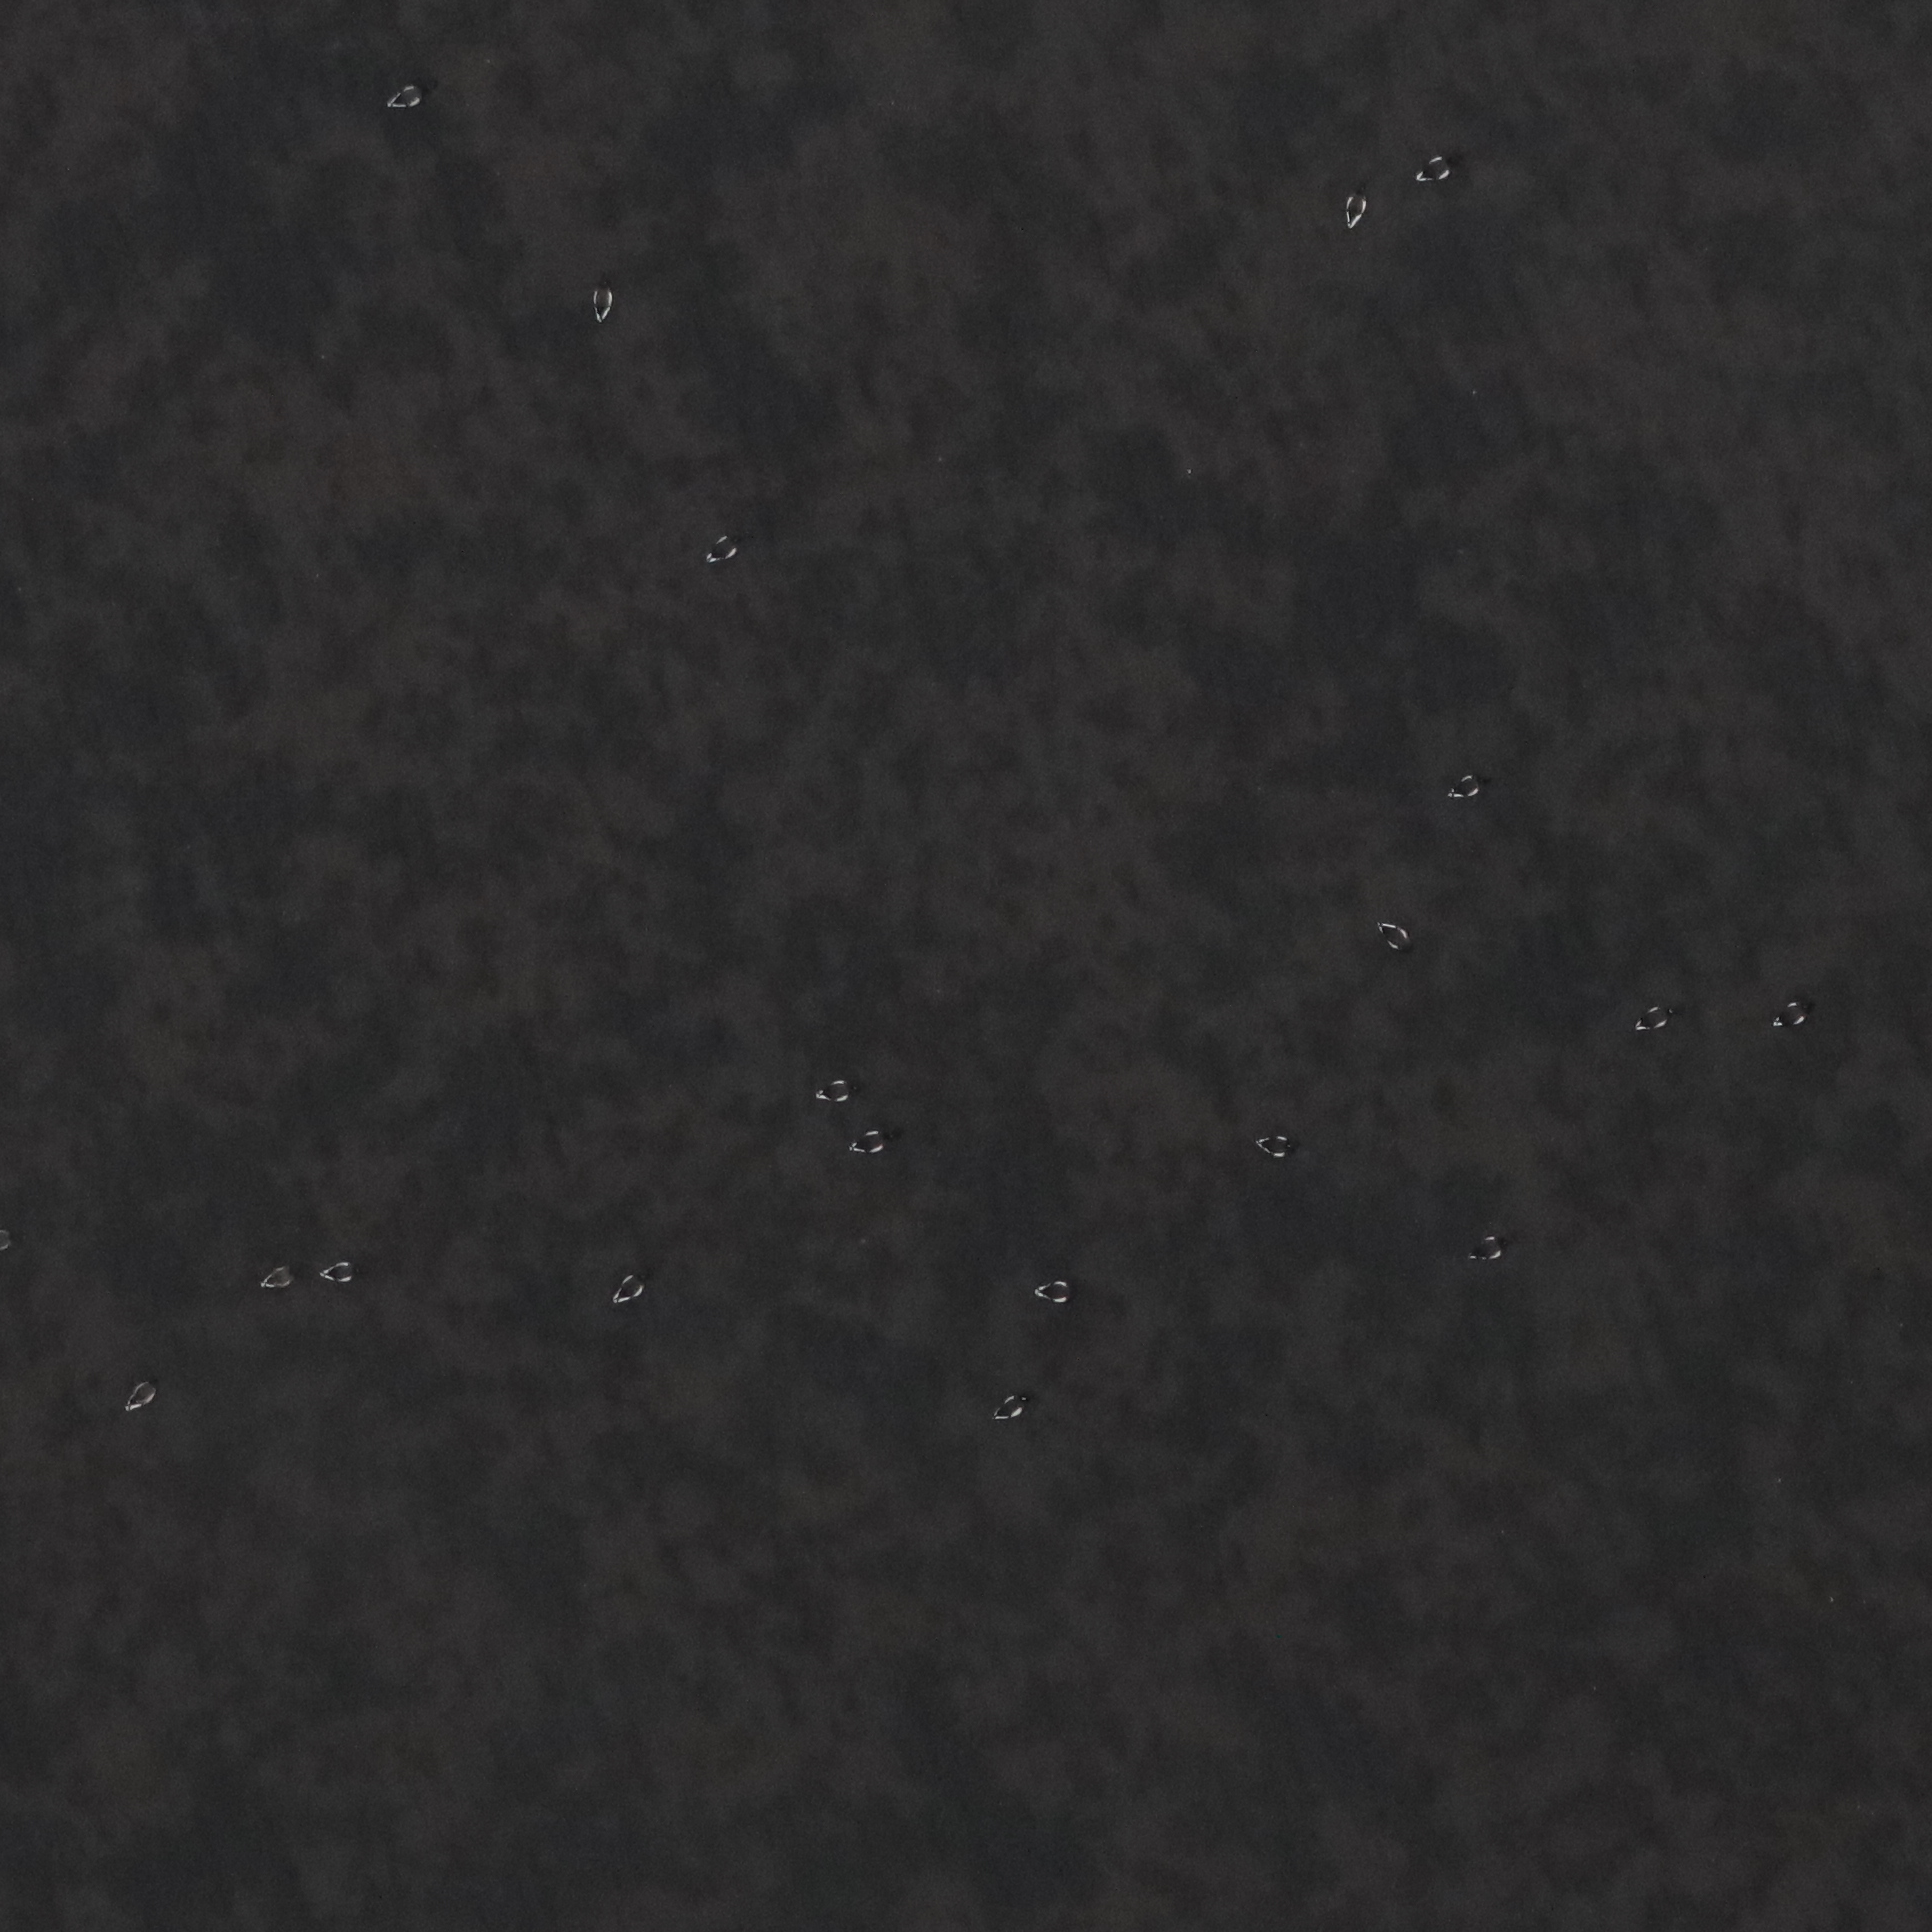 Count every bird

19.